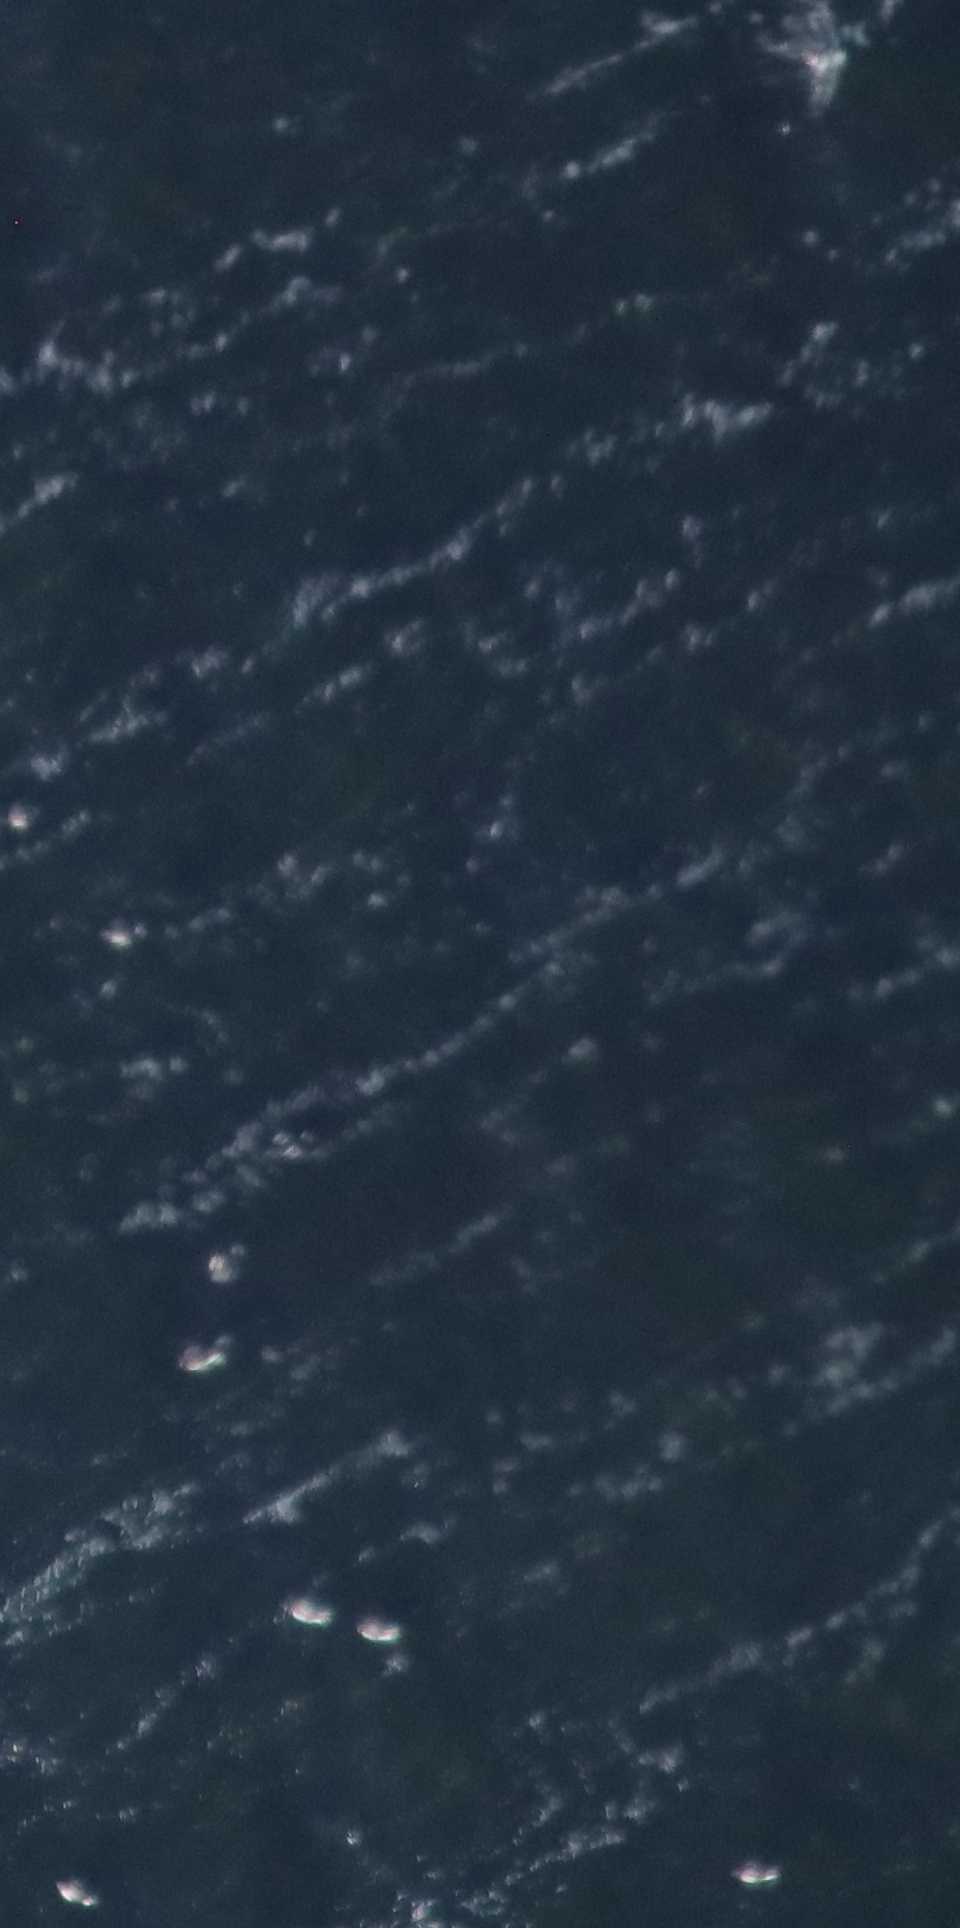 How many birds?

10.